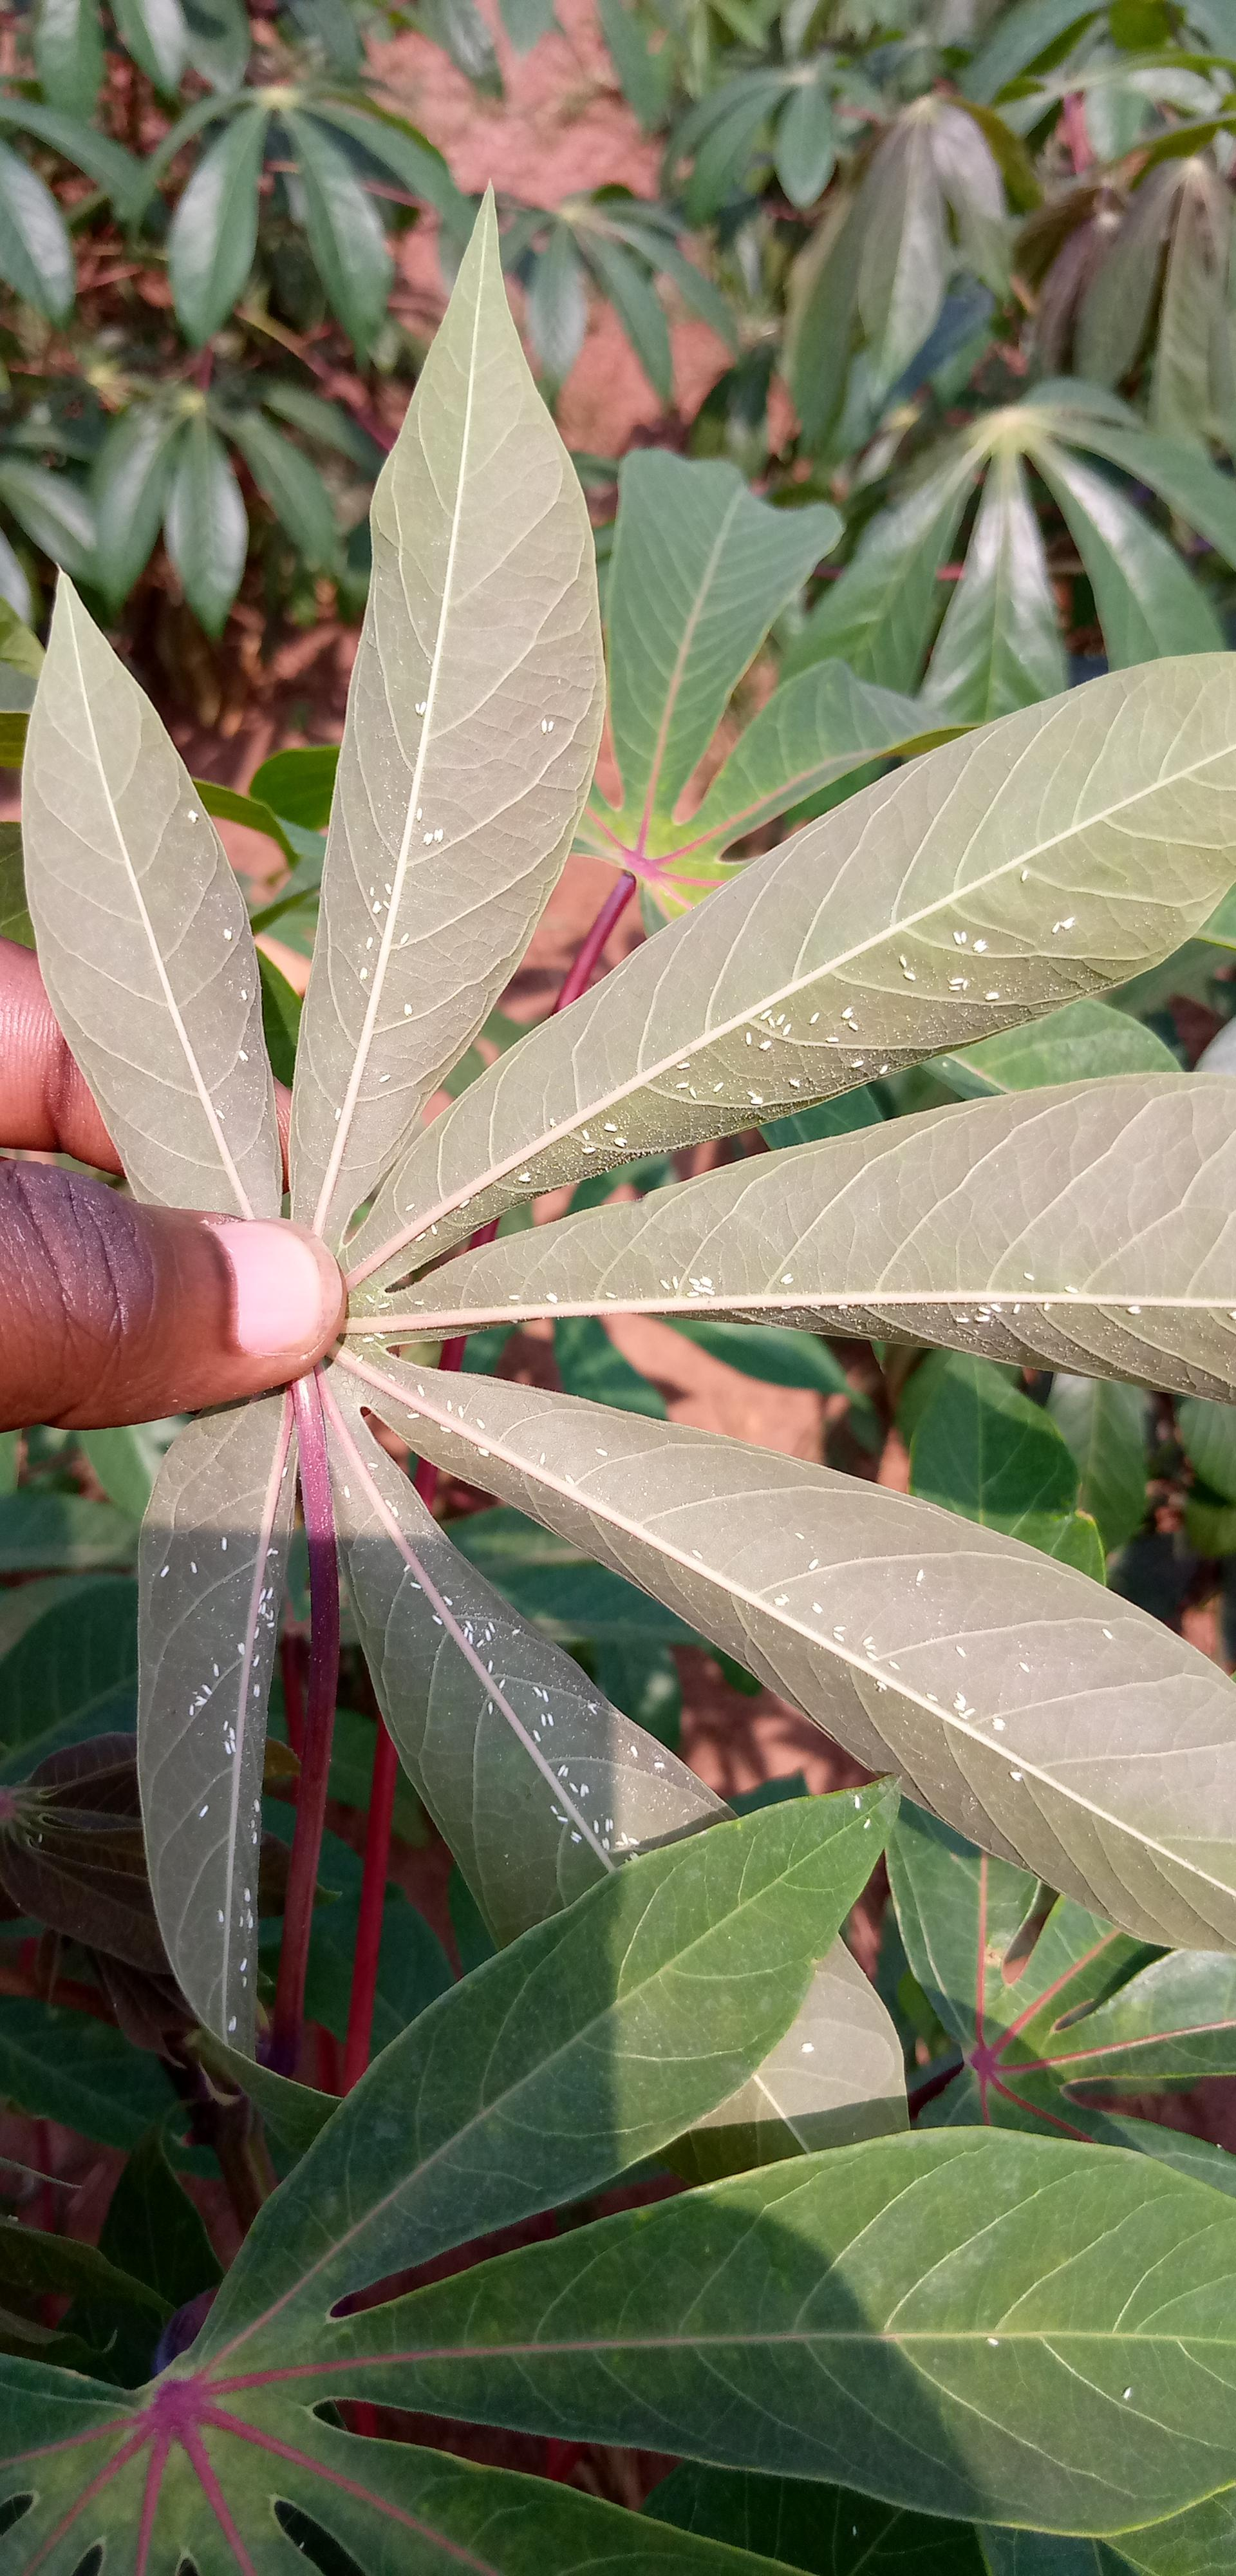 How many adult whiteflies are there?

216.